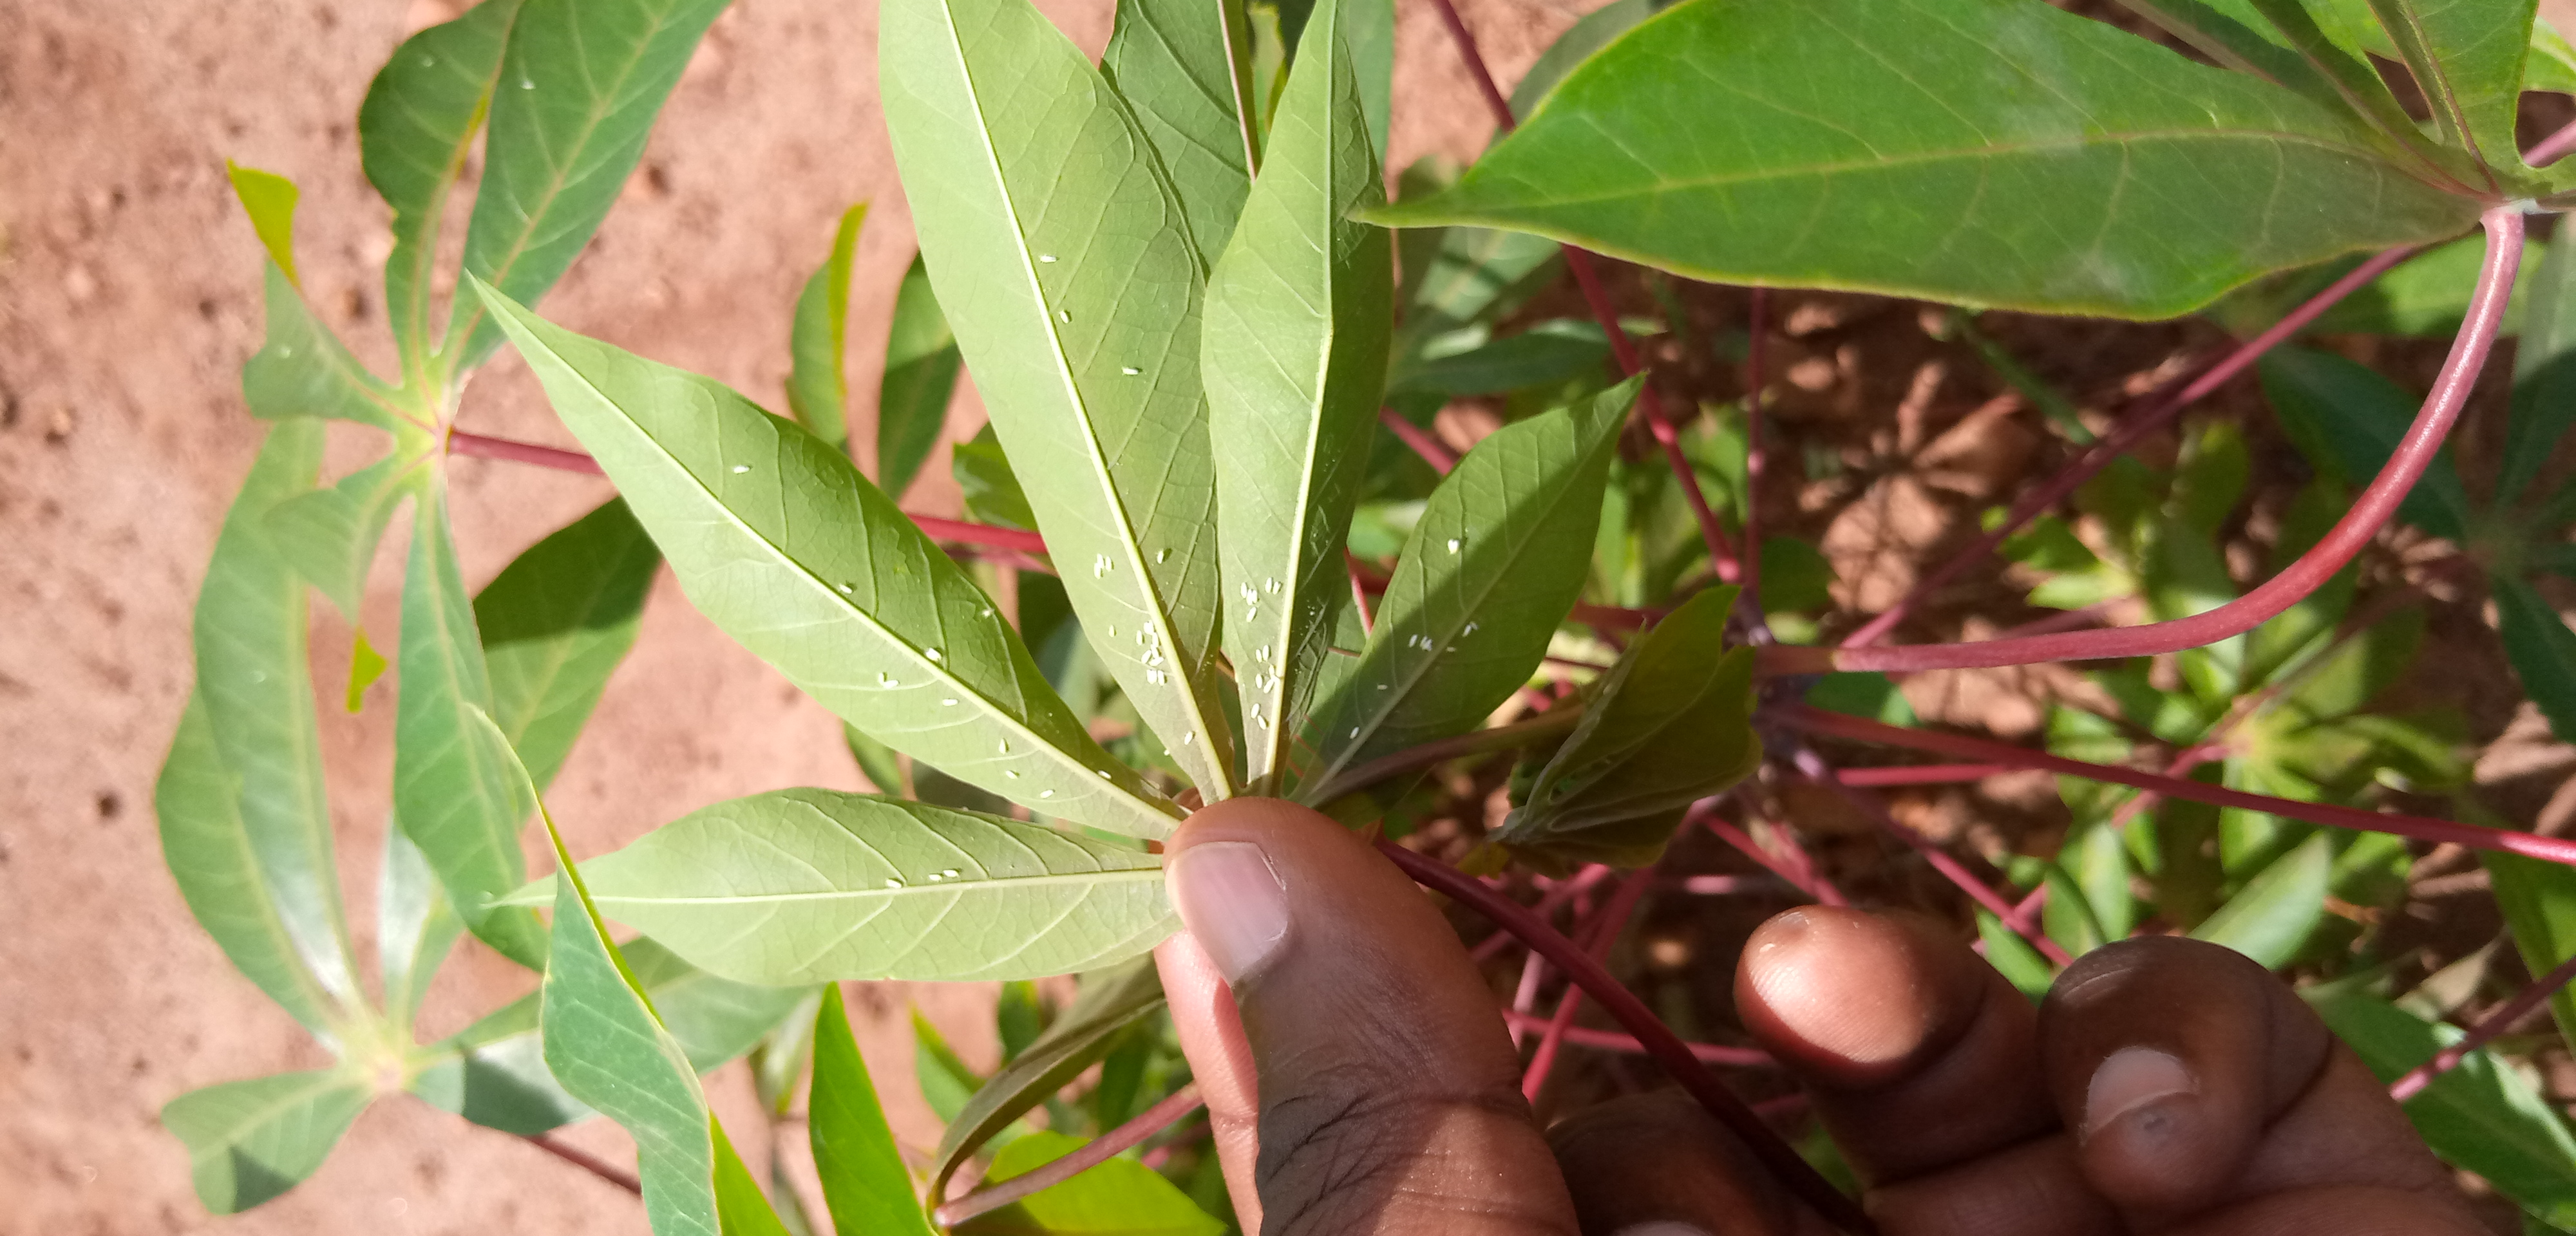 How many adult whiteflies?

57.